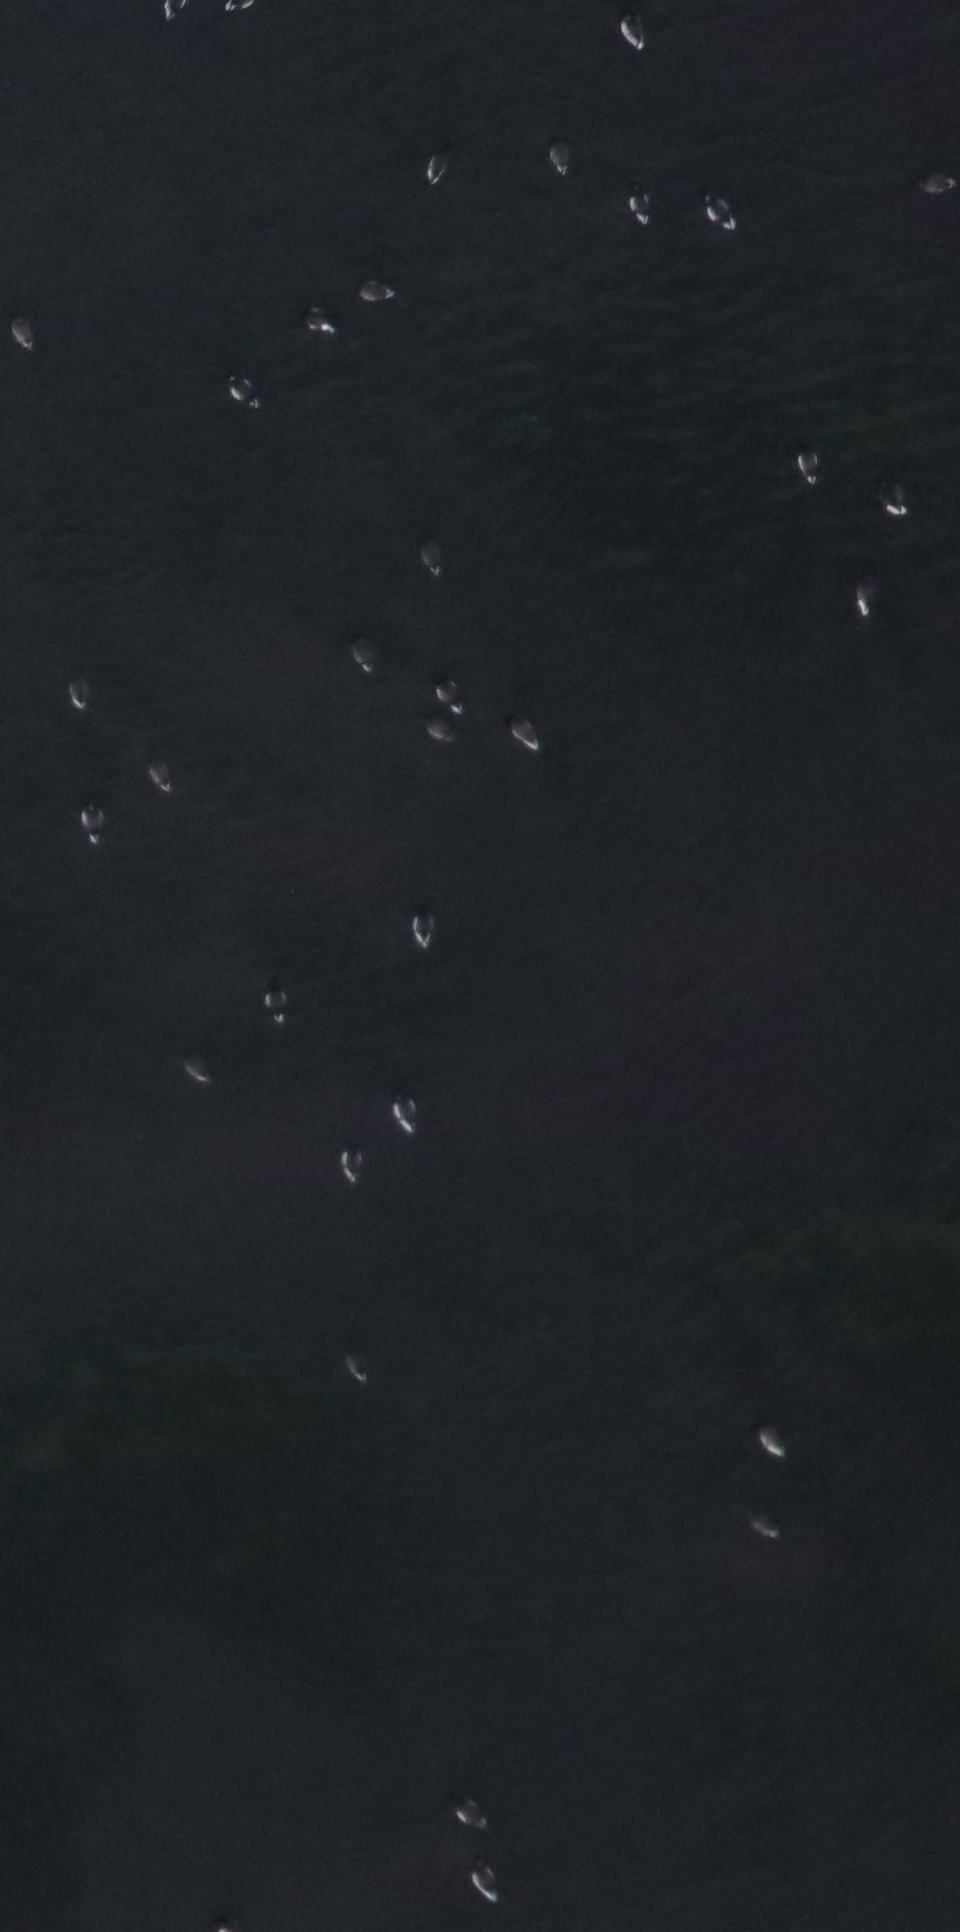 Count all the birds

31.